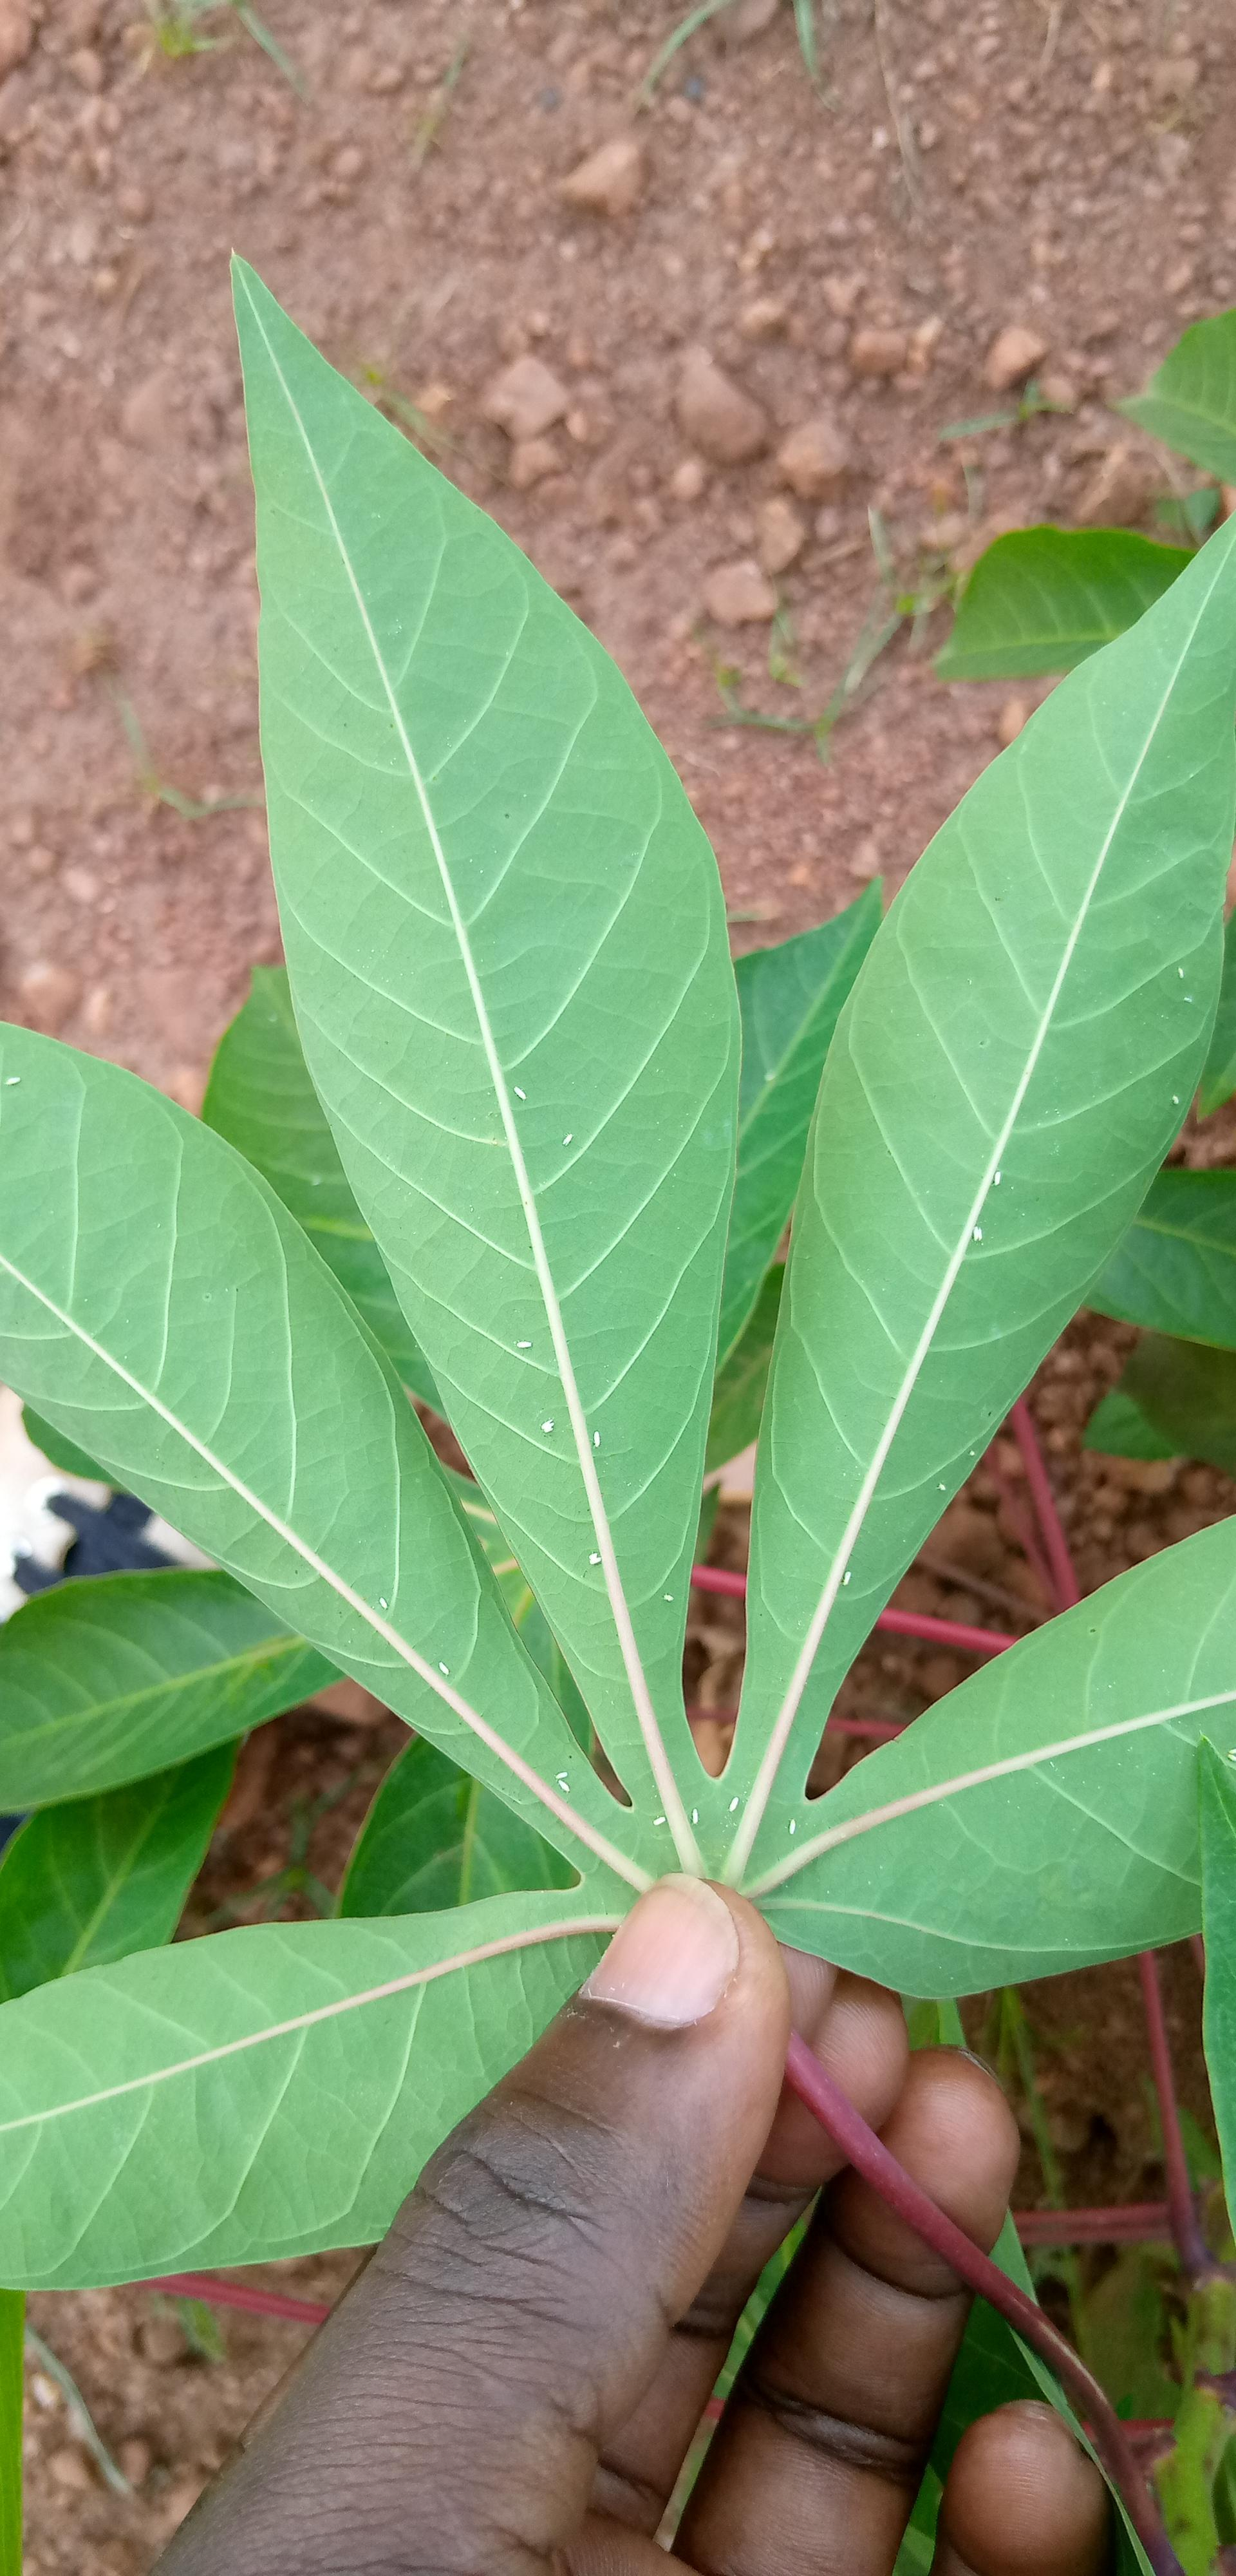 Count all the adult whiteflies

27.